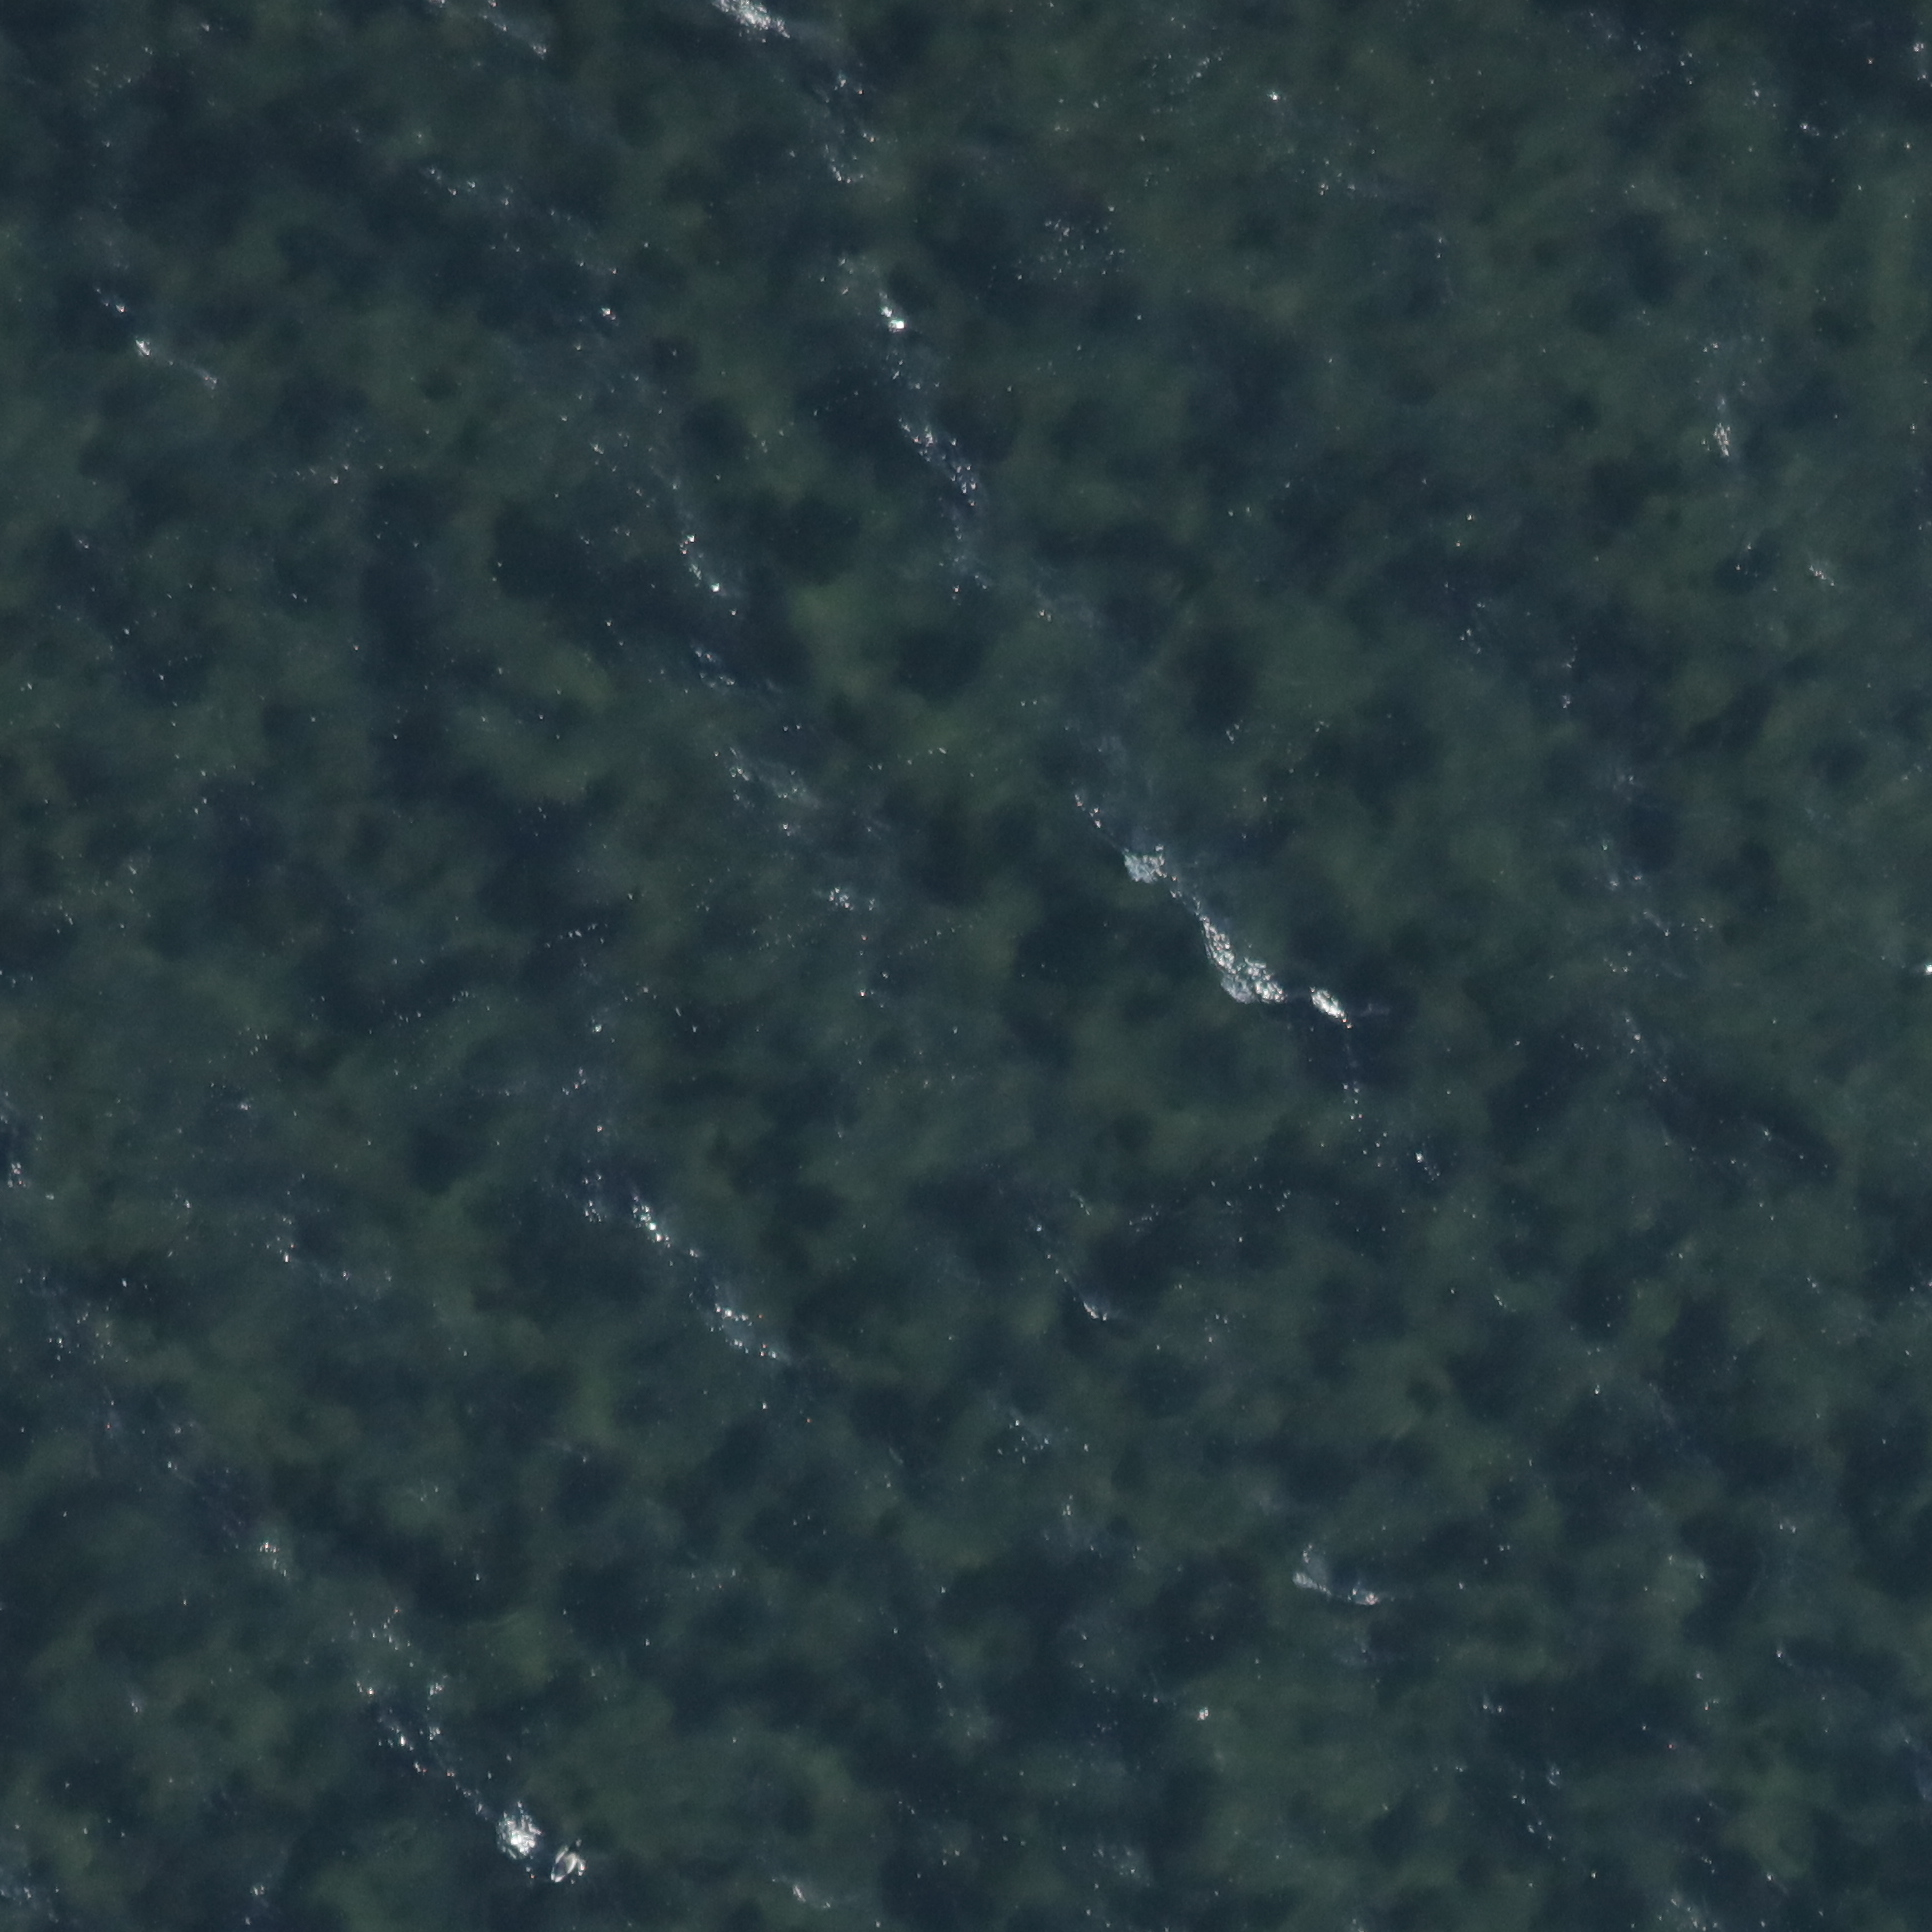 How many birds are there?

1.